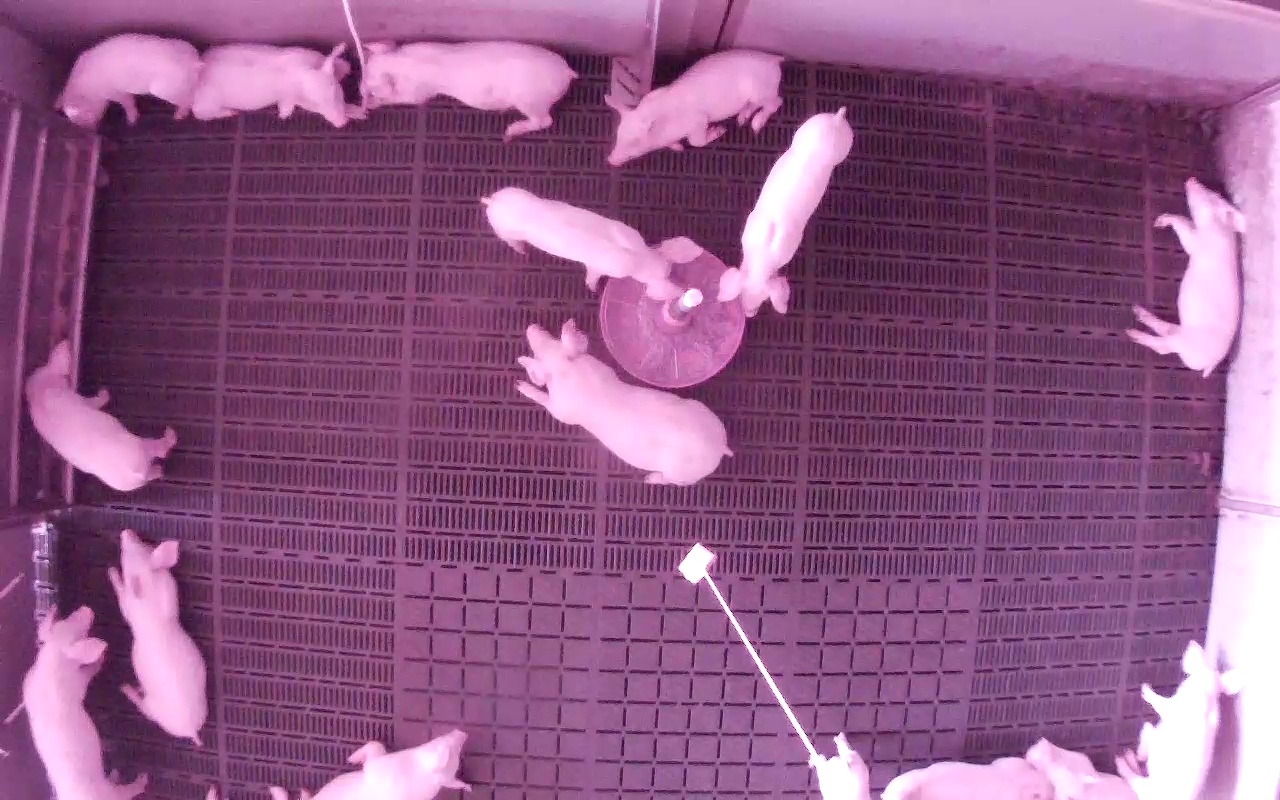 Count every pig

16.